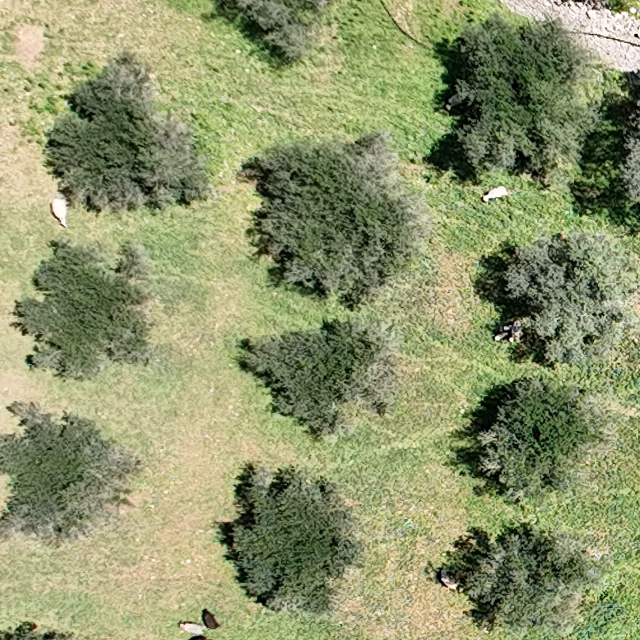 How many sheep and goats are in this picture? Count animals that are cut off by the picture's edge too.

7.